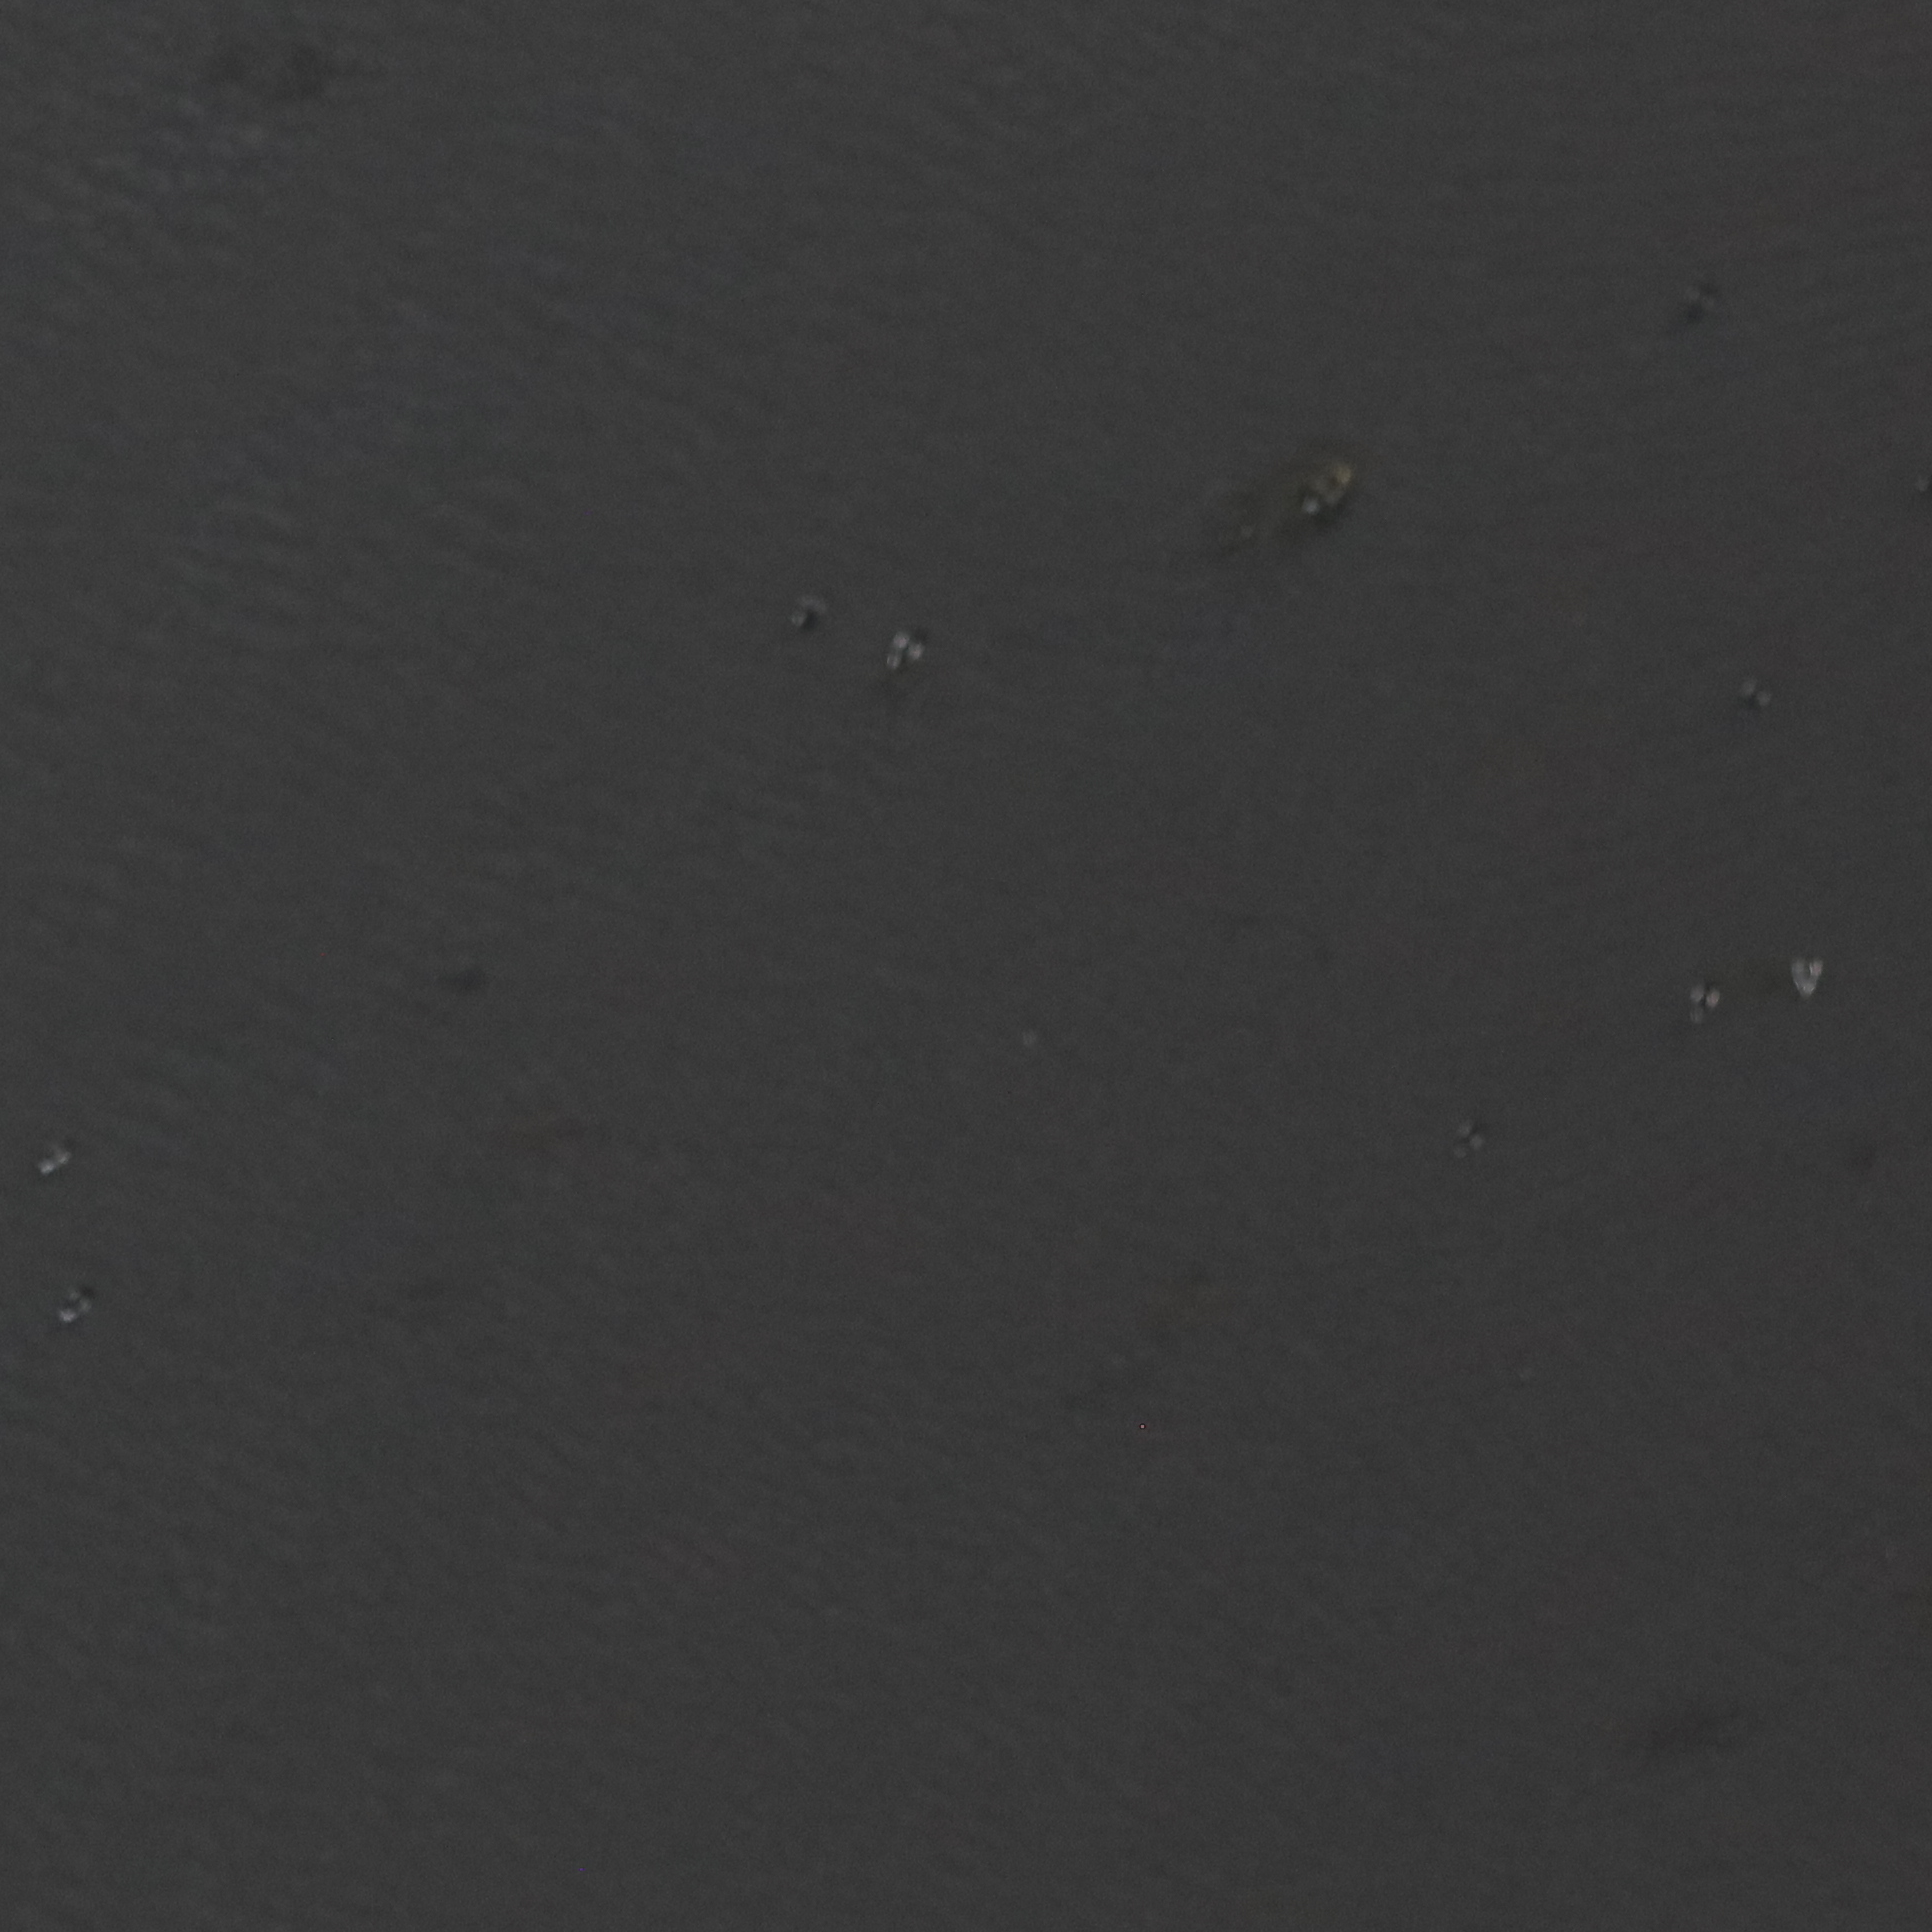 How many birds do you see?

11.